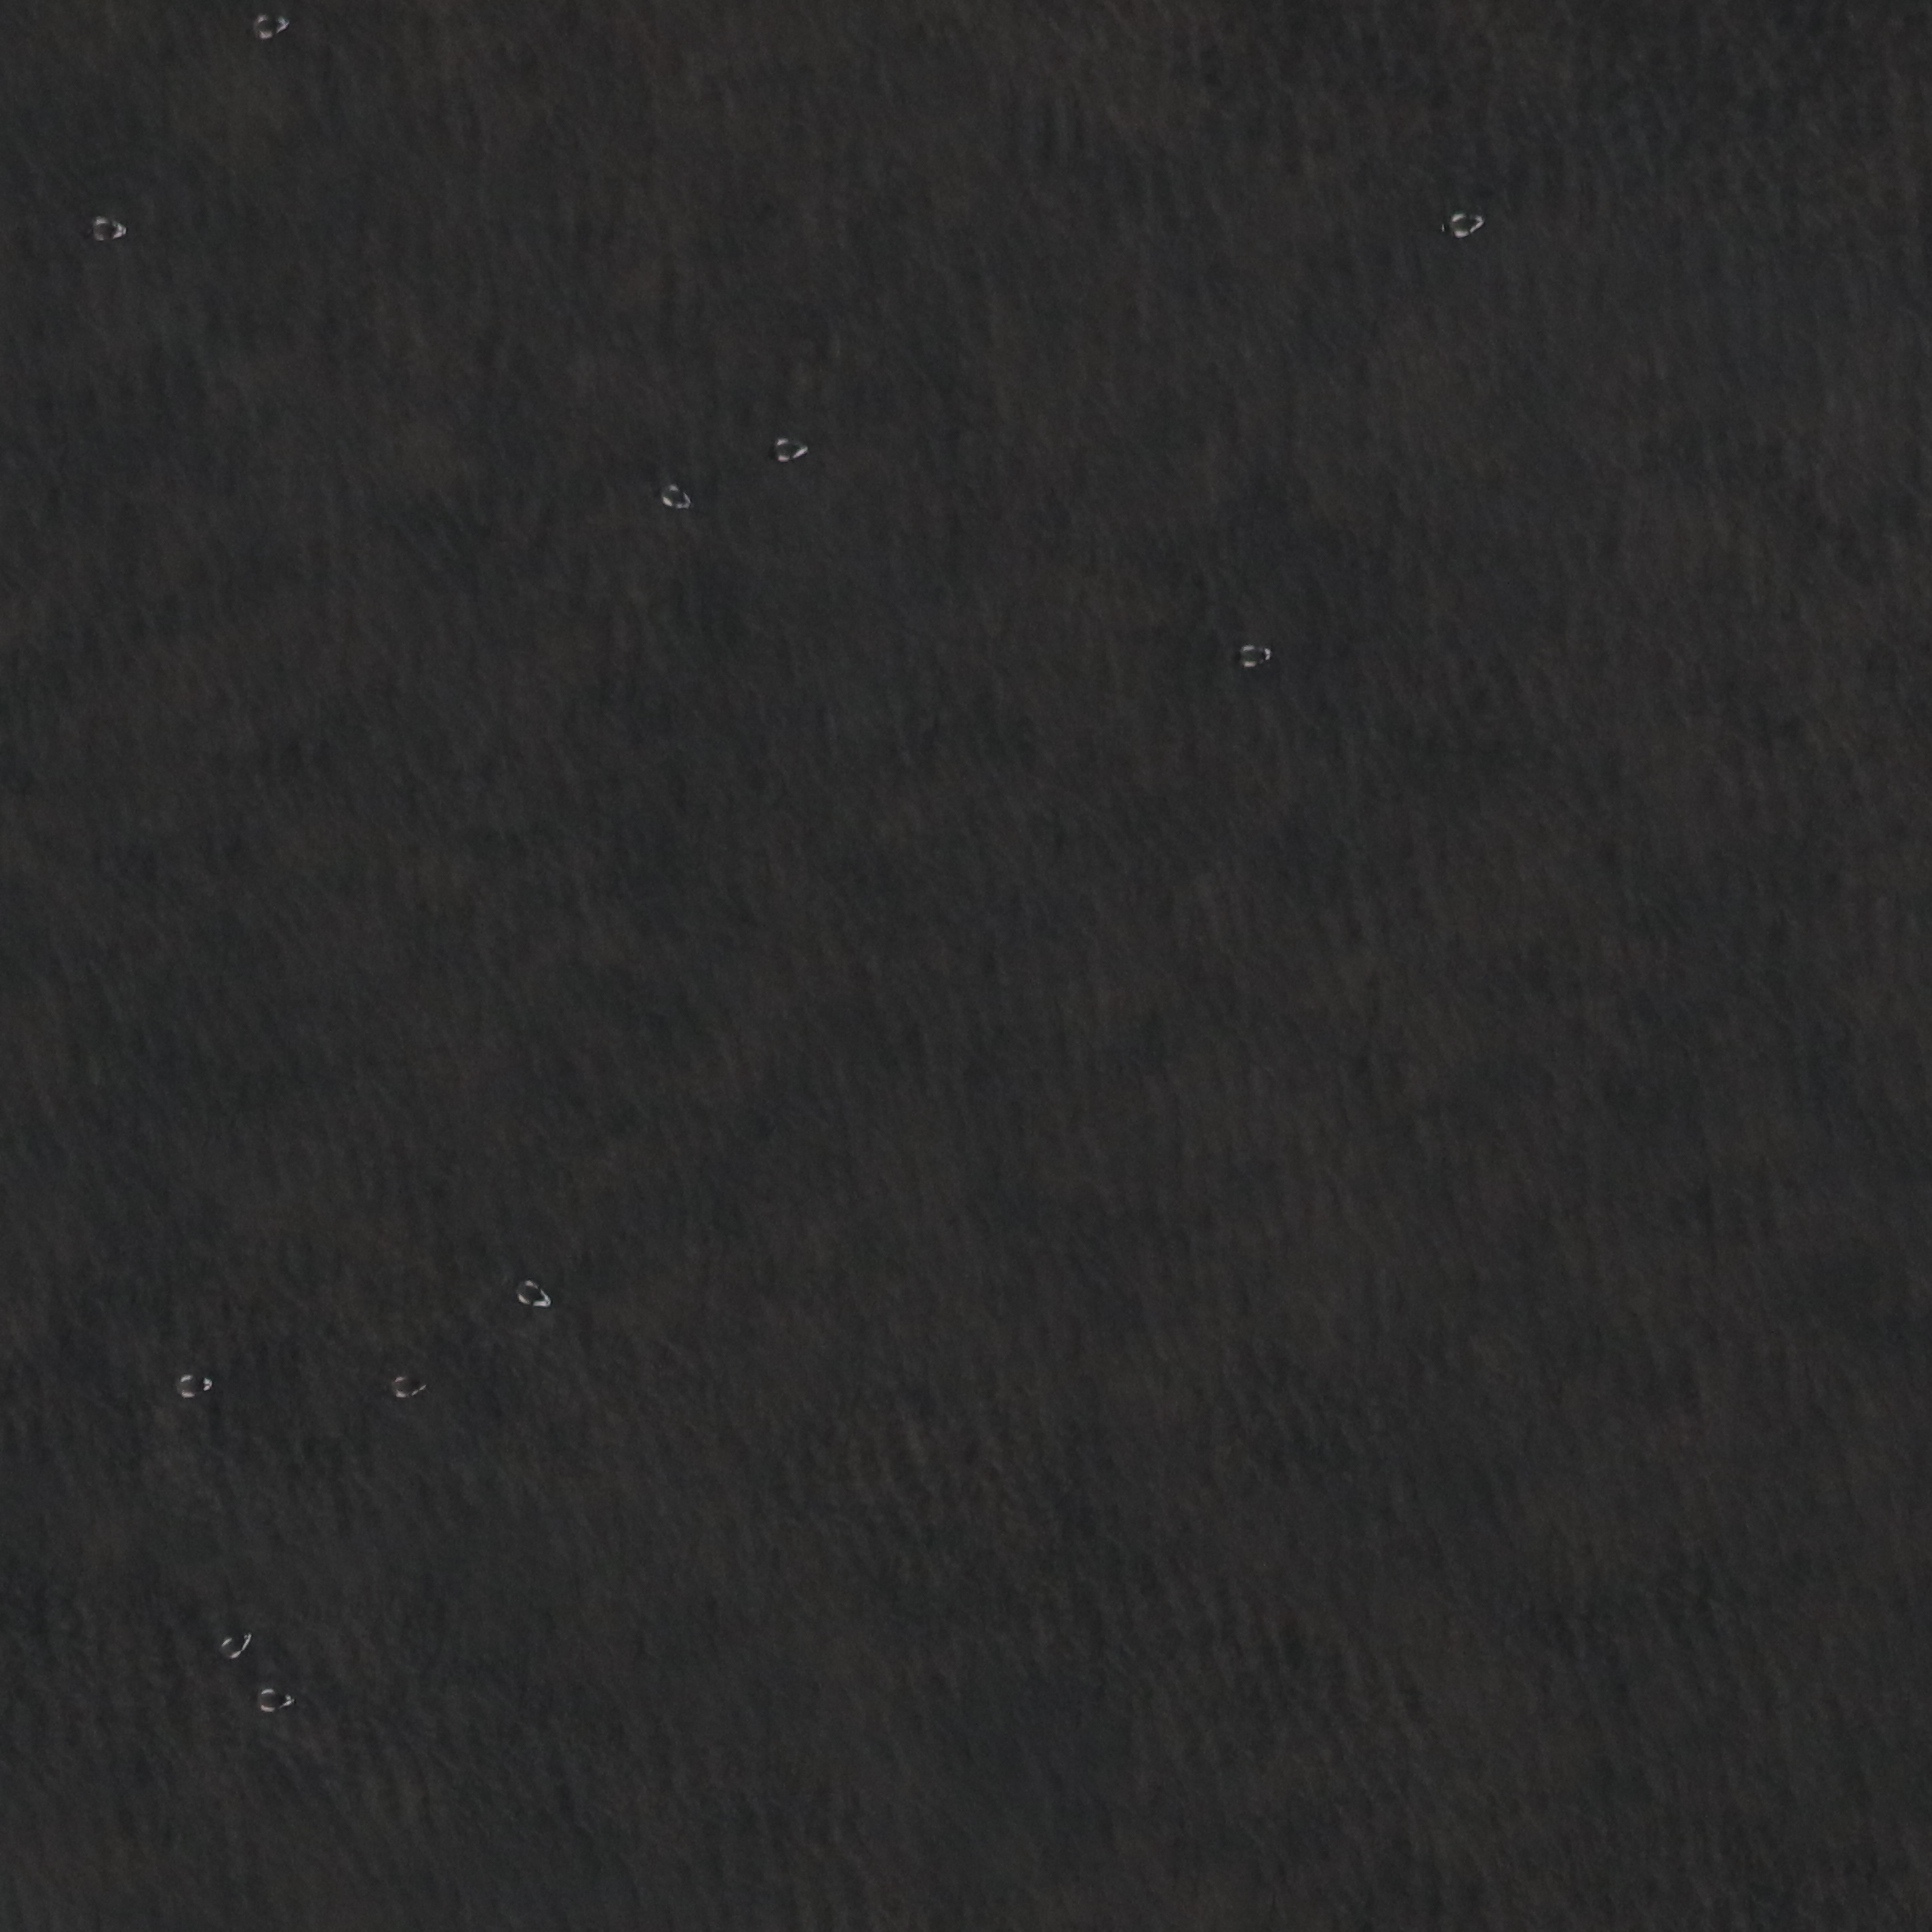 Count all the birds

11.